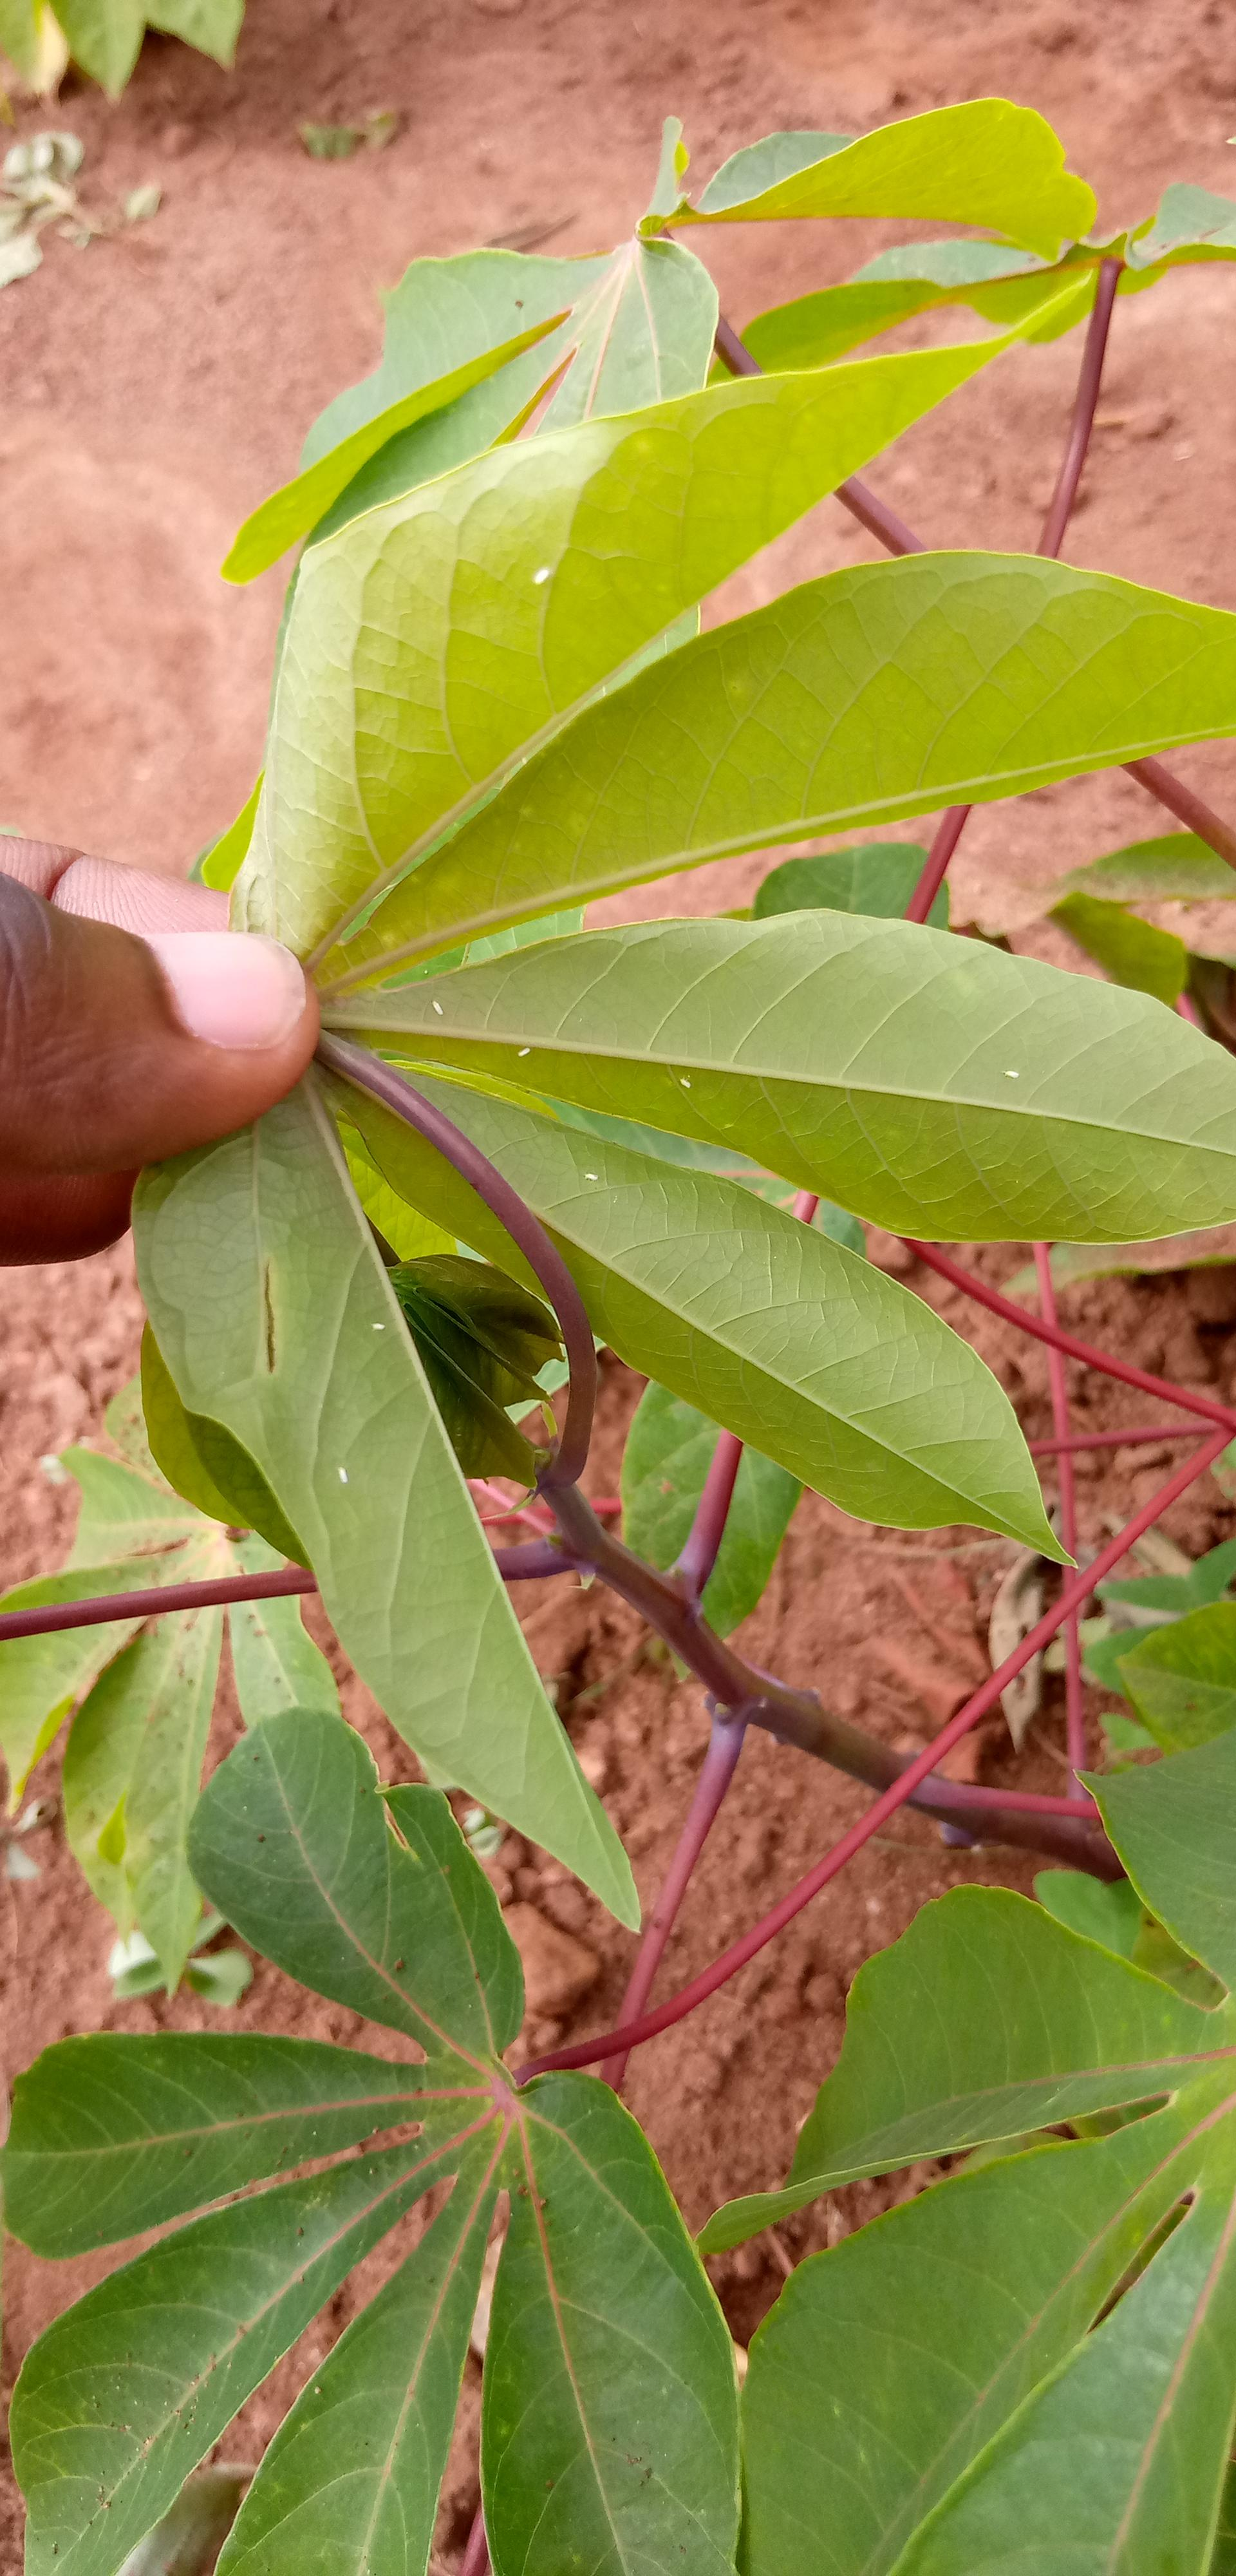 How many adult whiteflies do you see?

8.